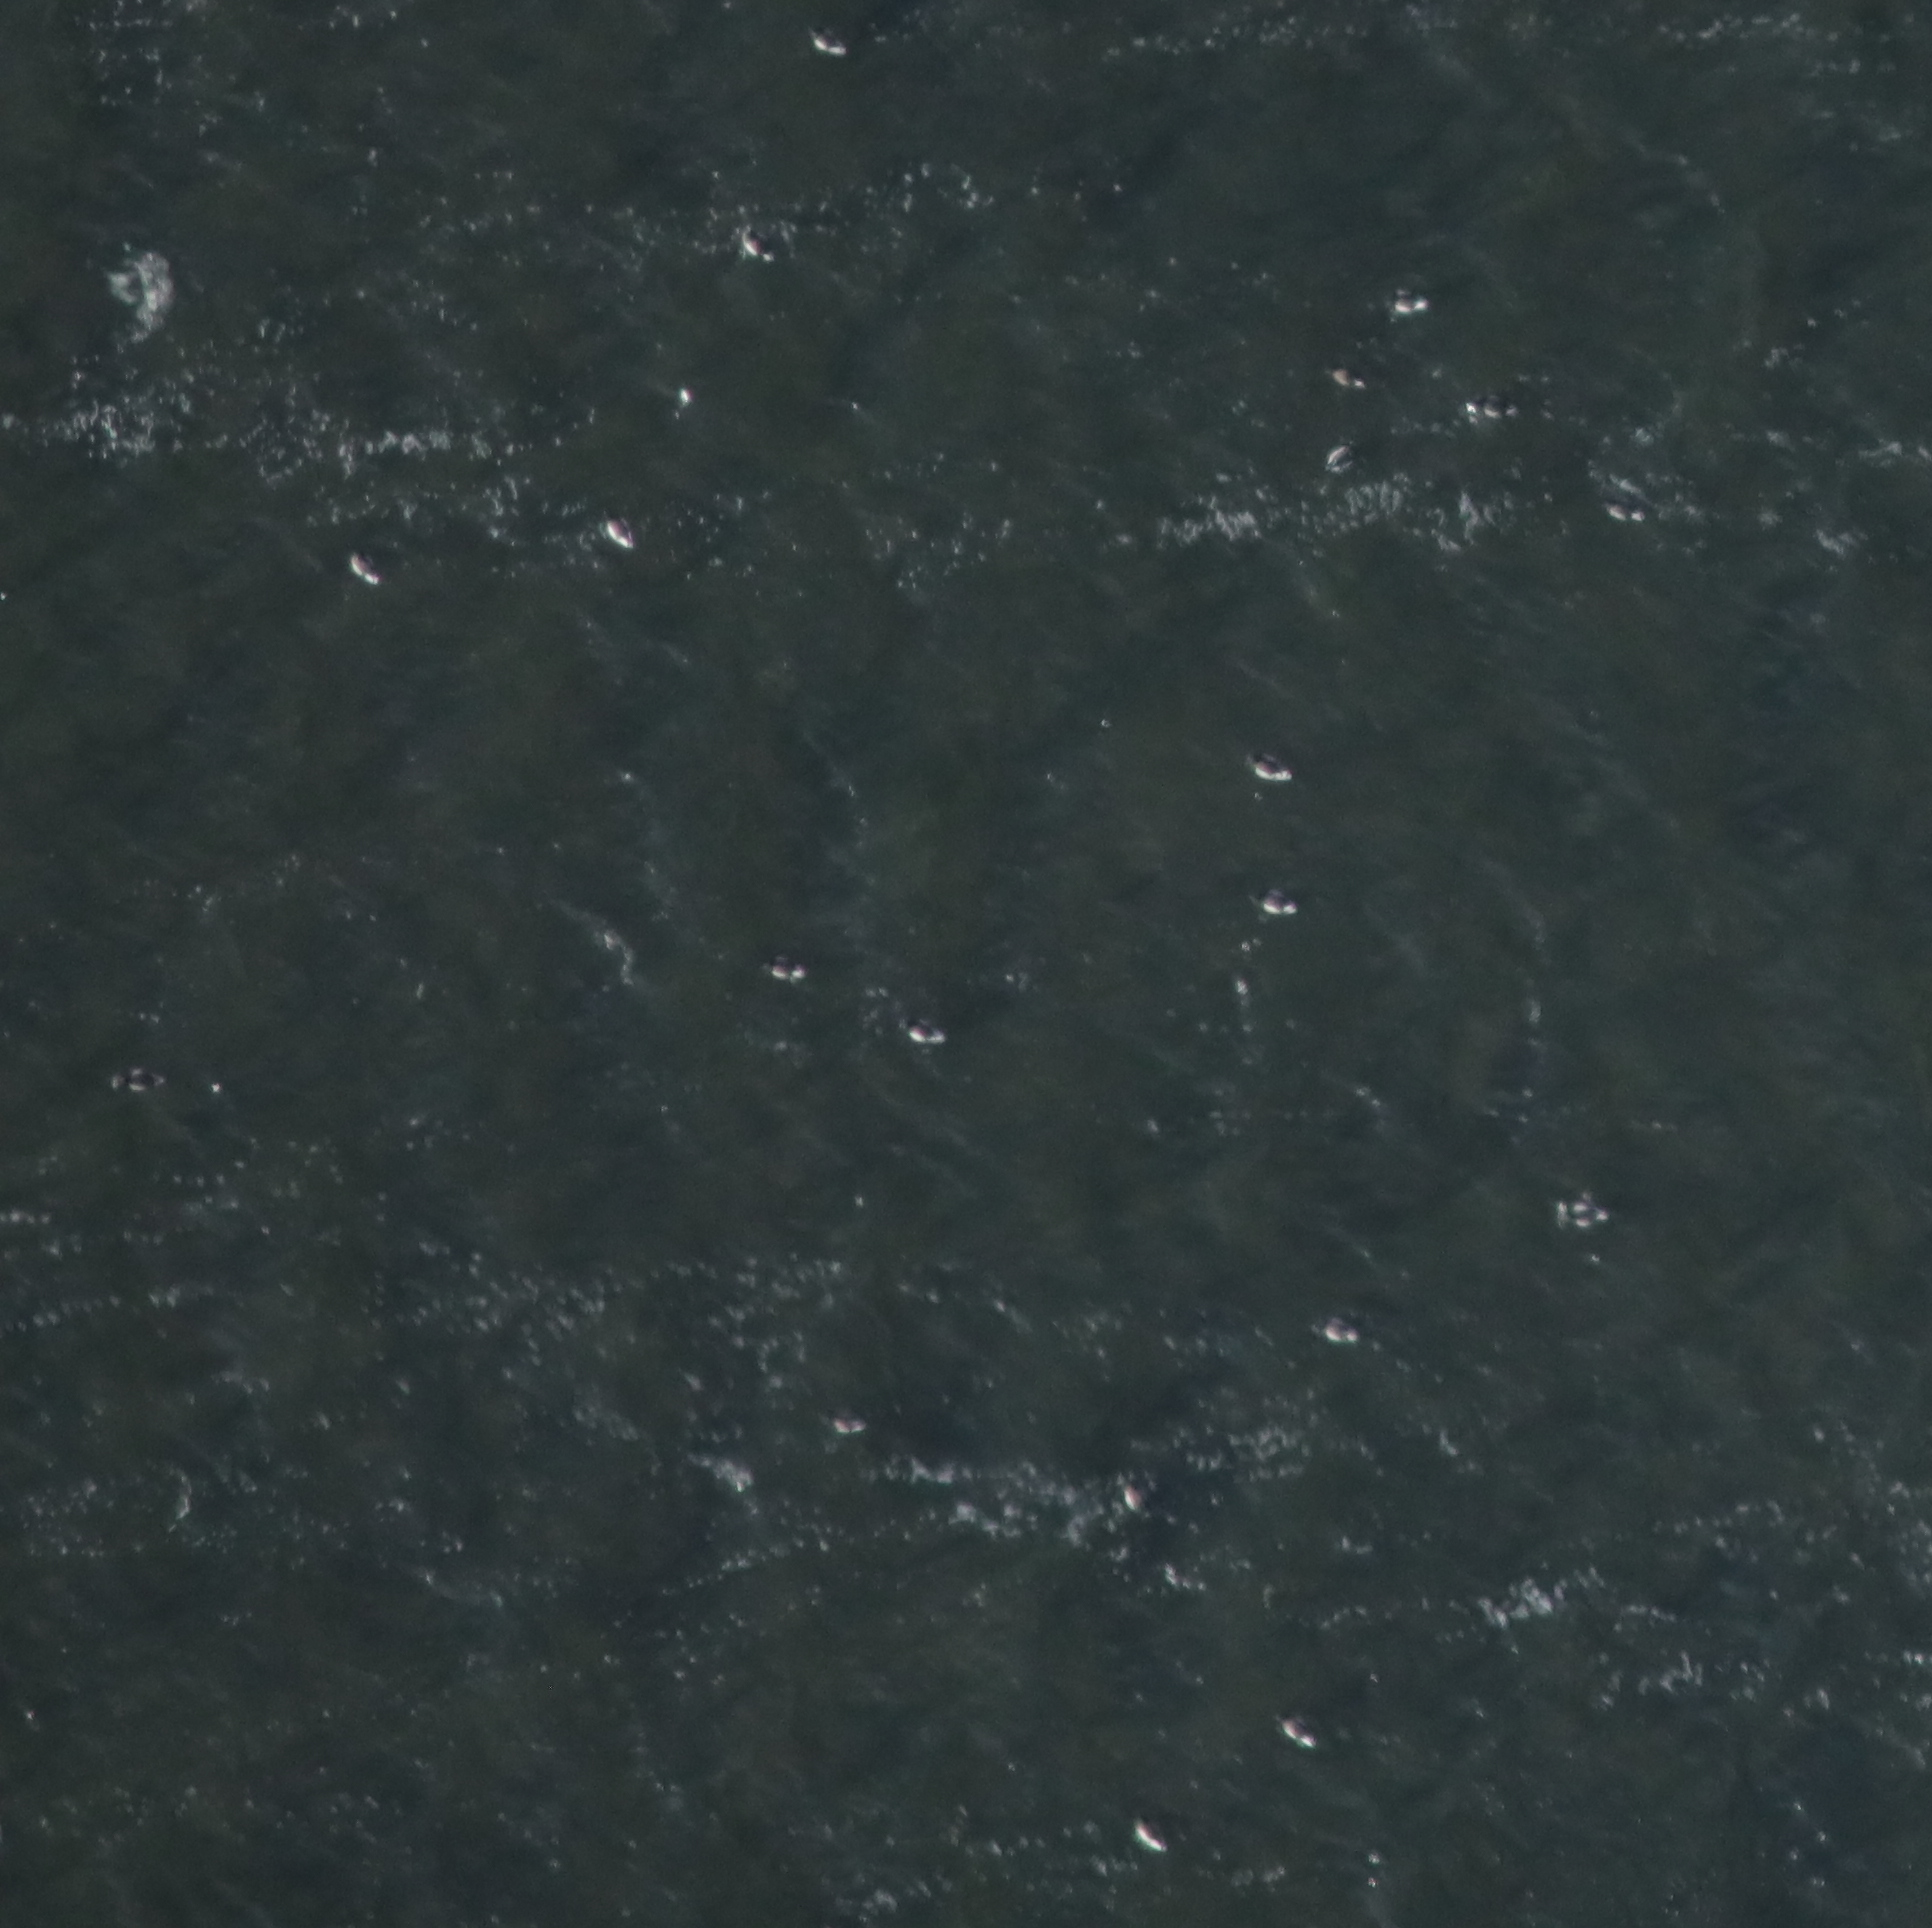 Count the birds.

20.